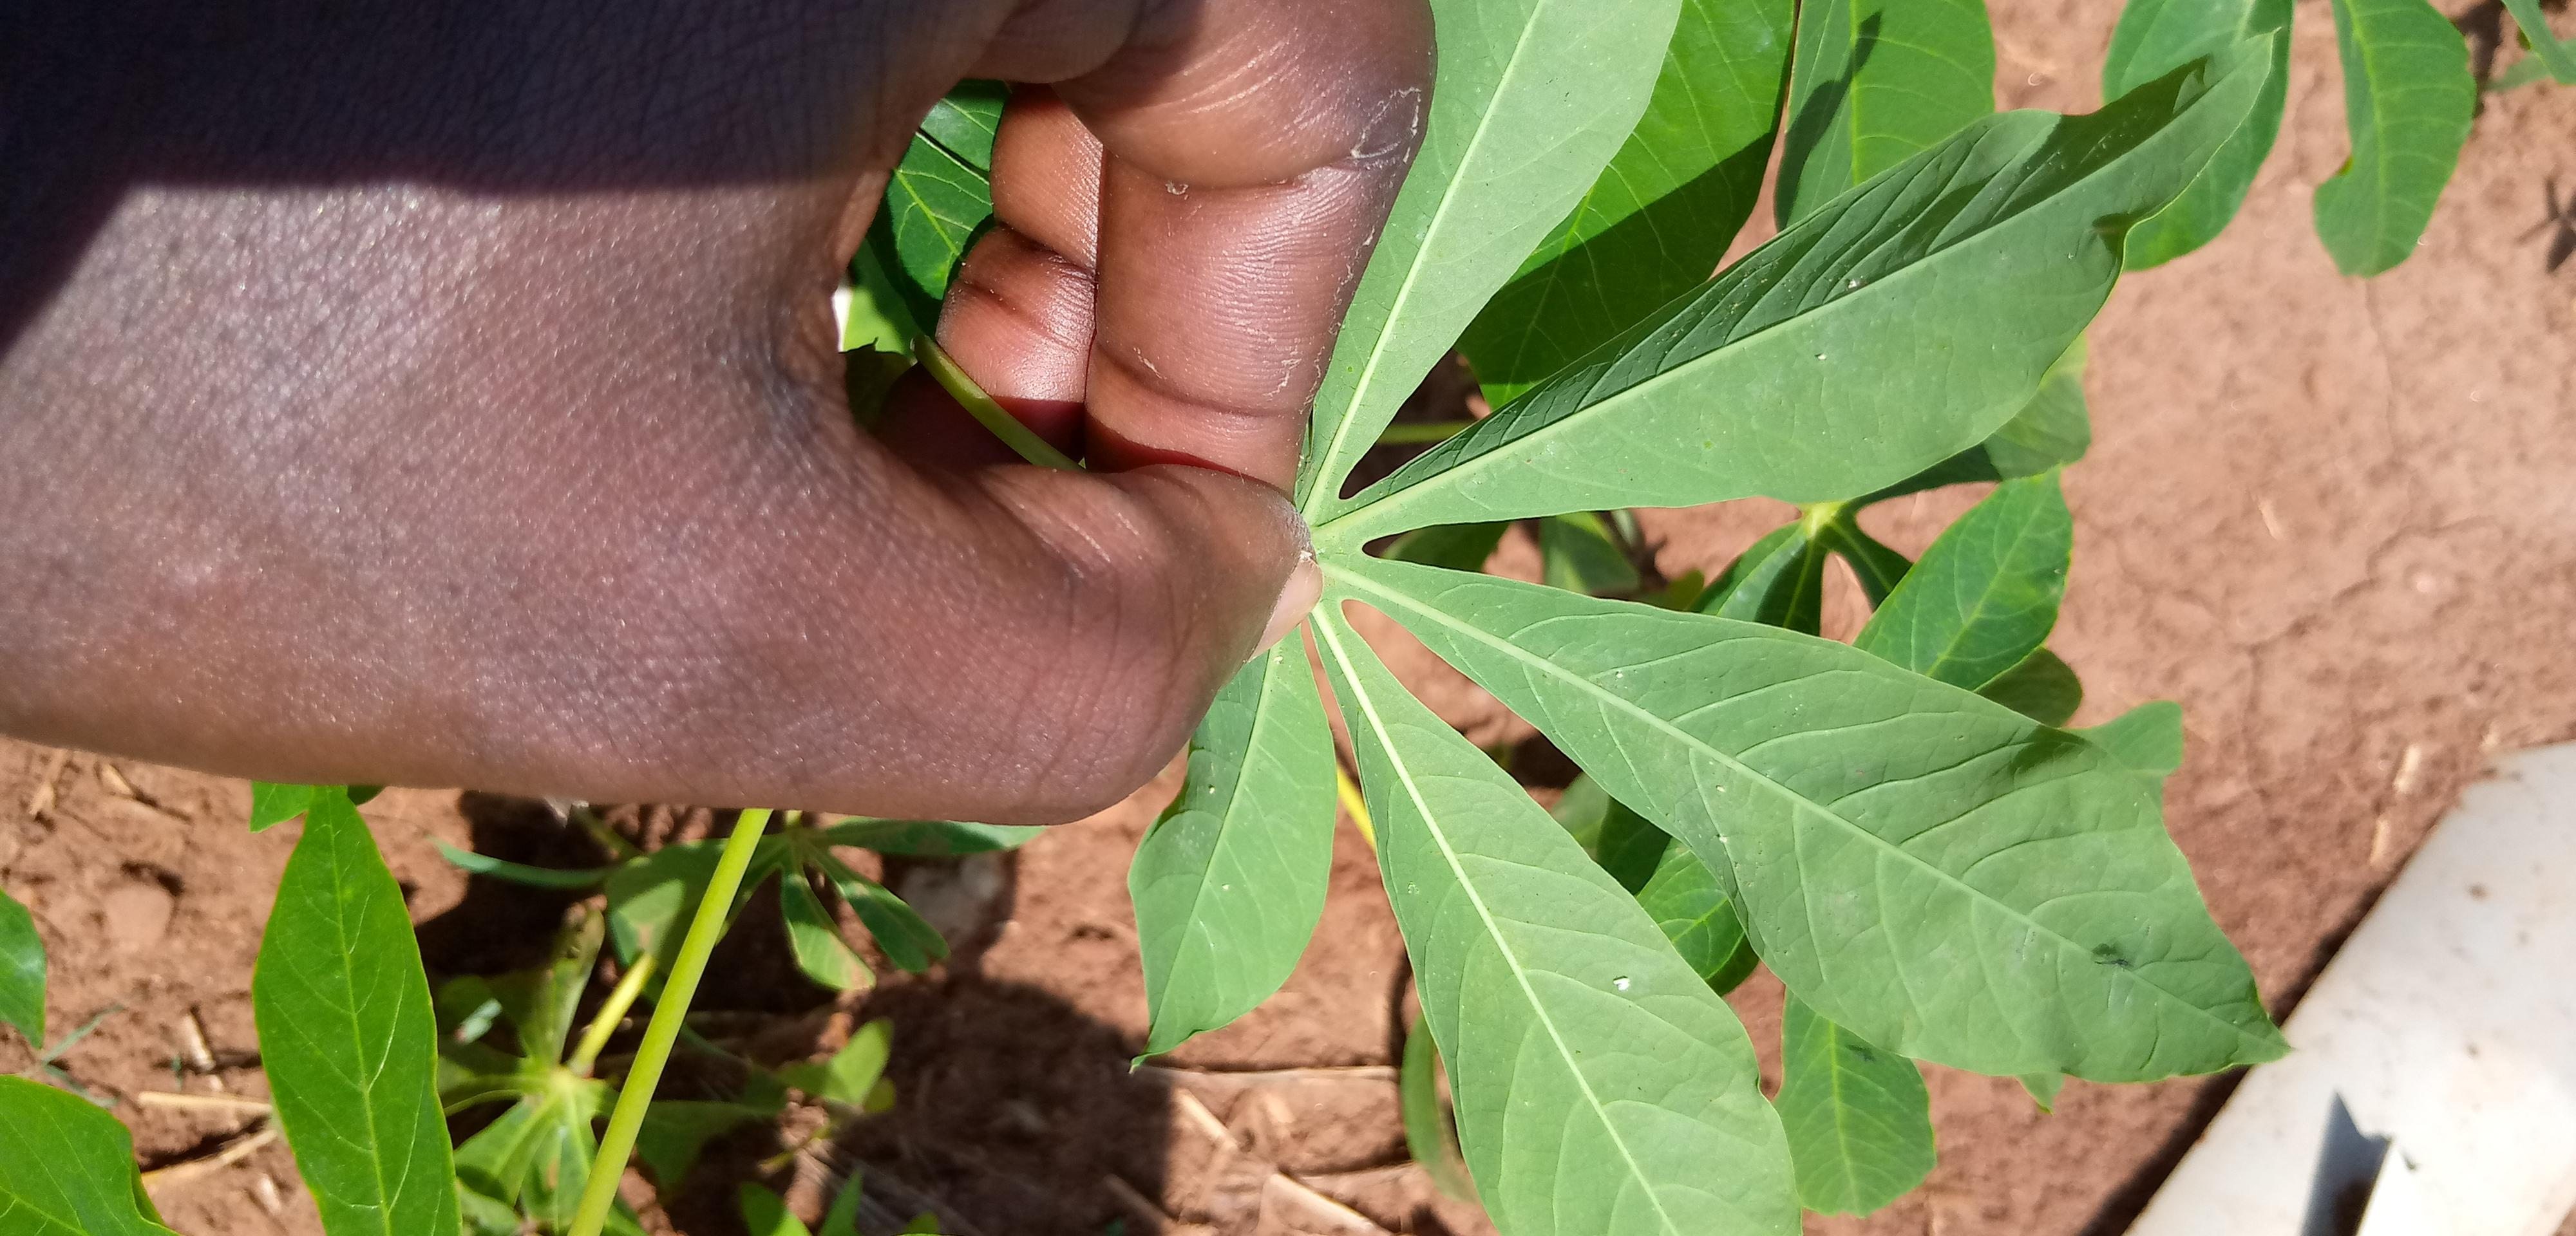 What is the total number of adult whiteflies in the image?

7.